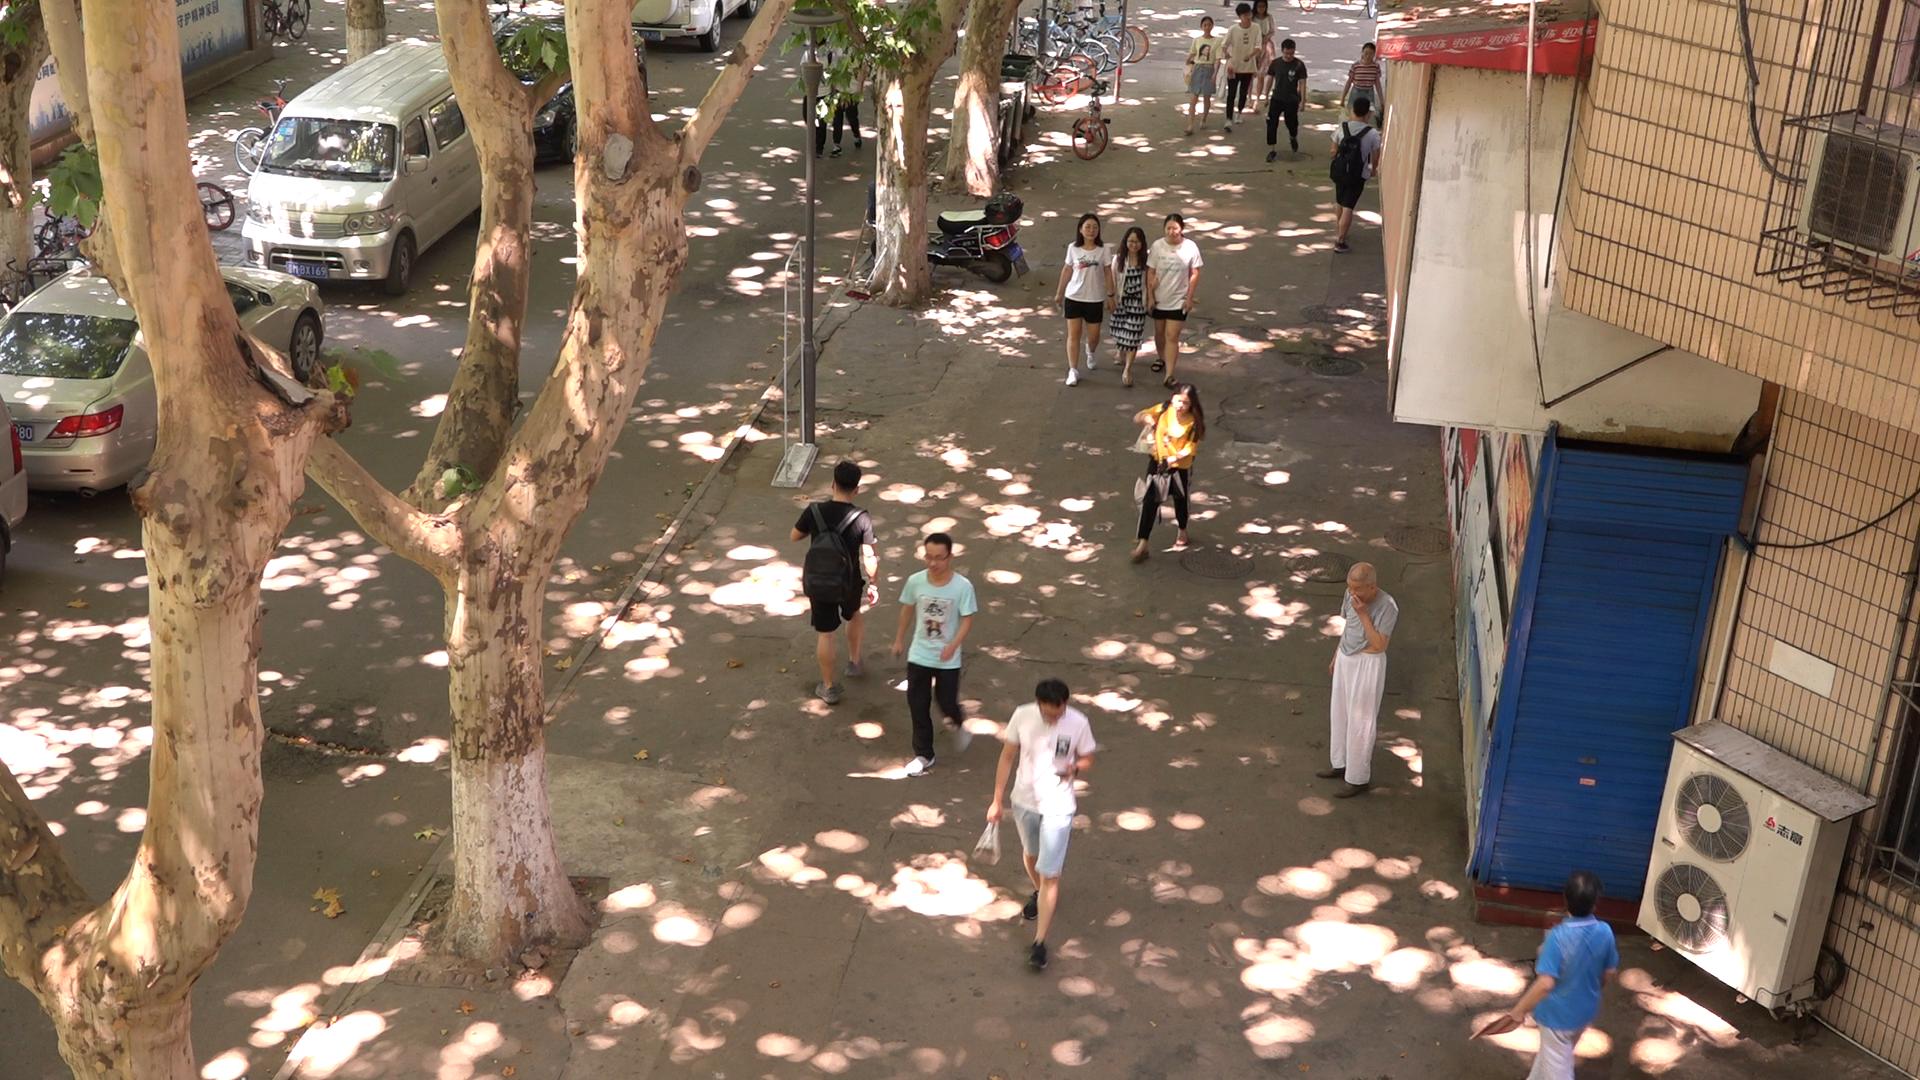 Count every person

17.